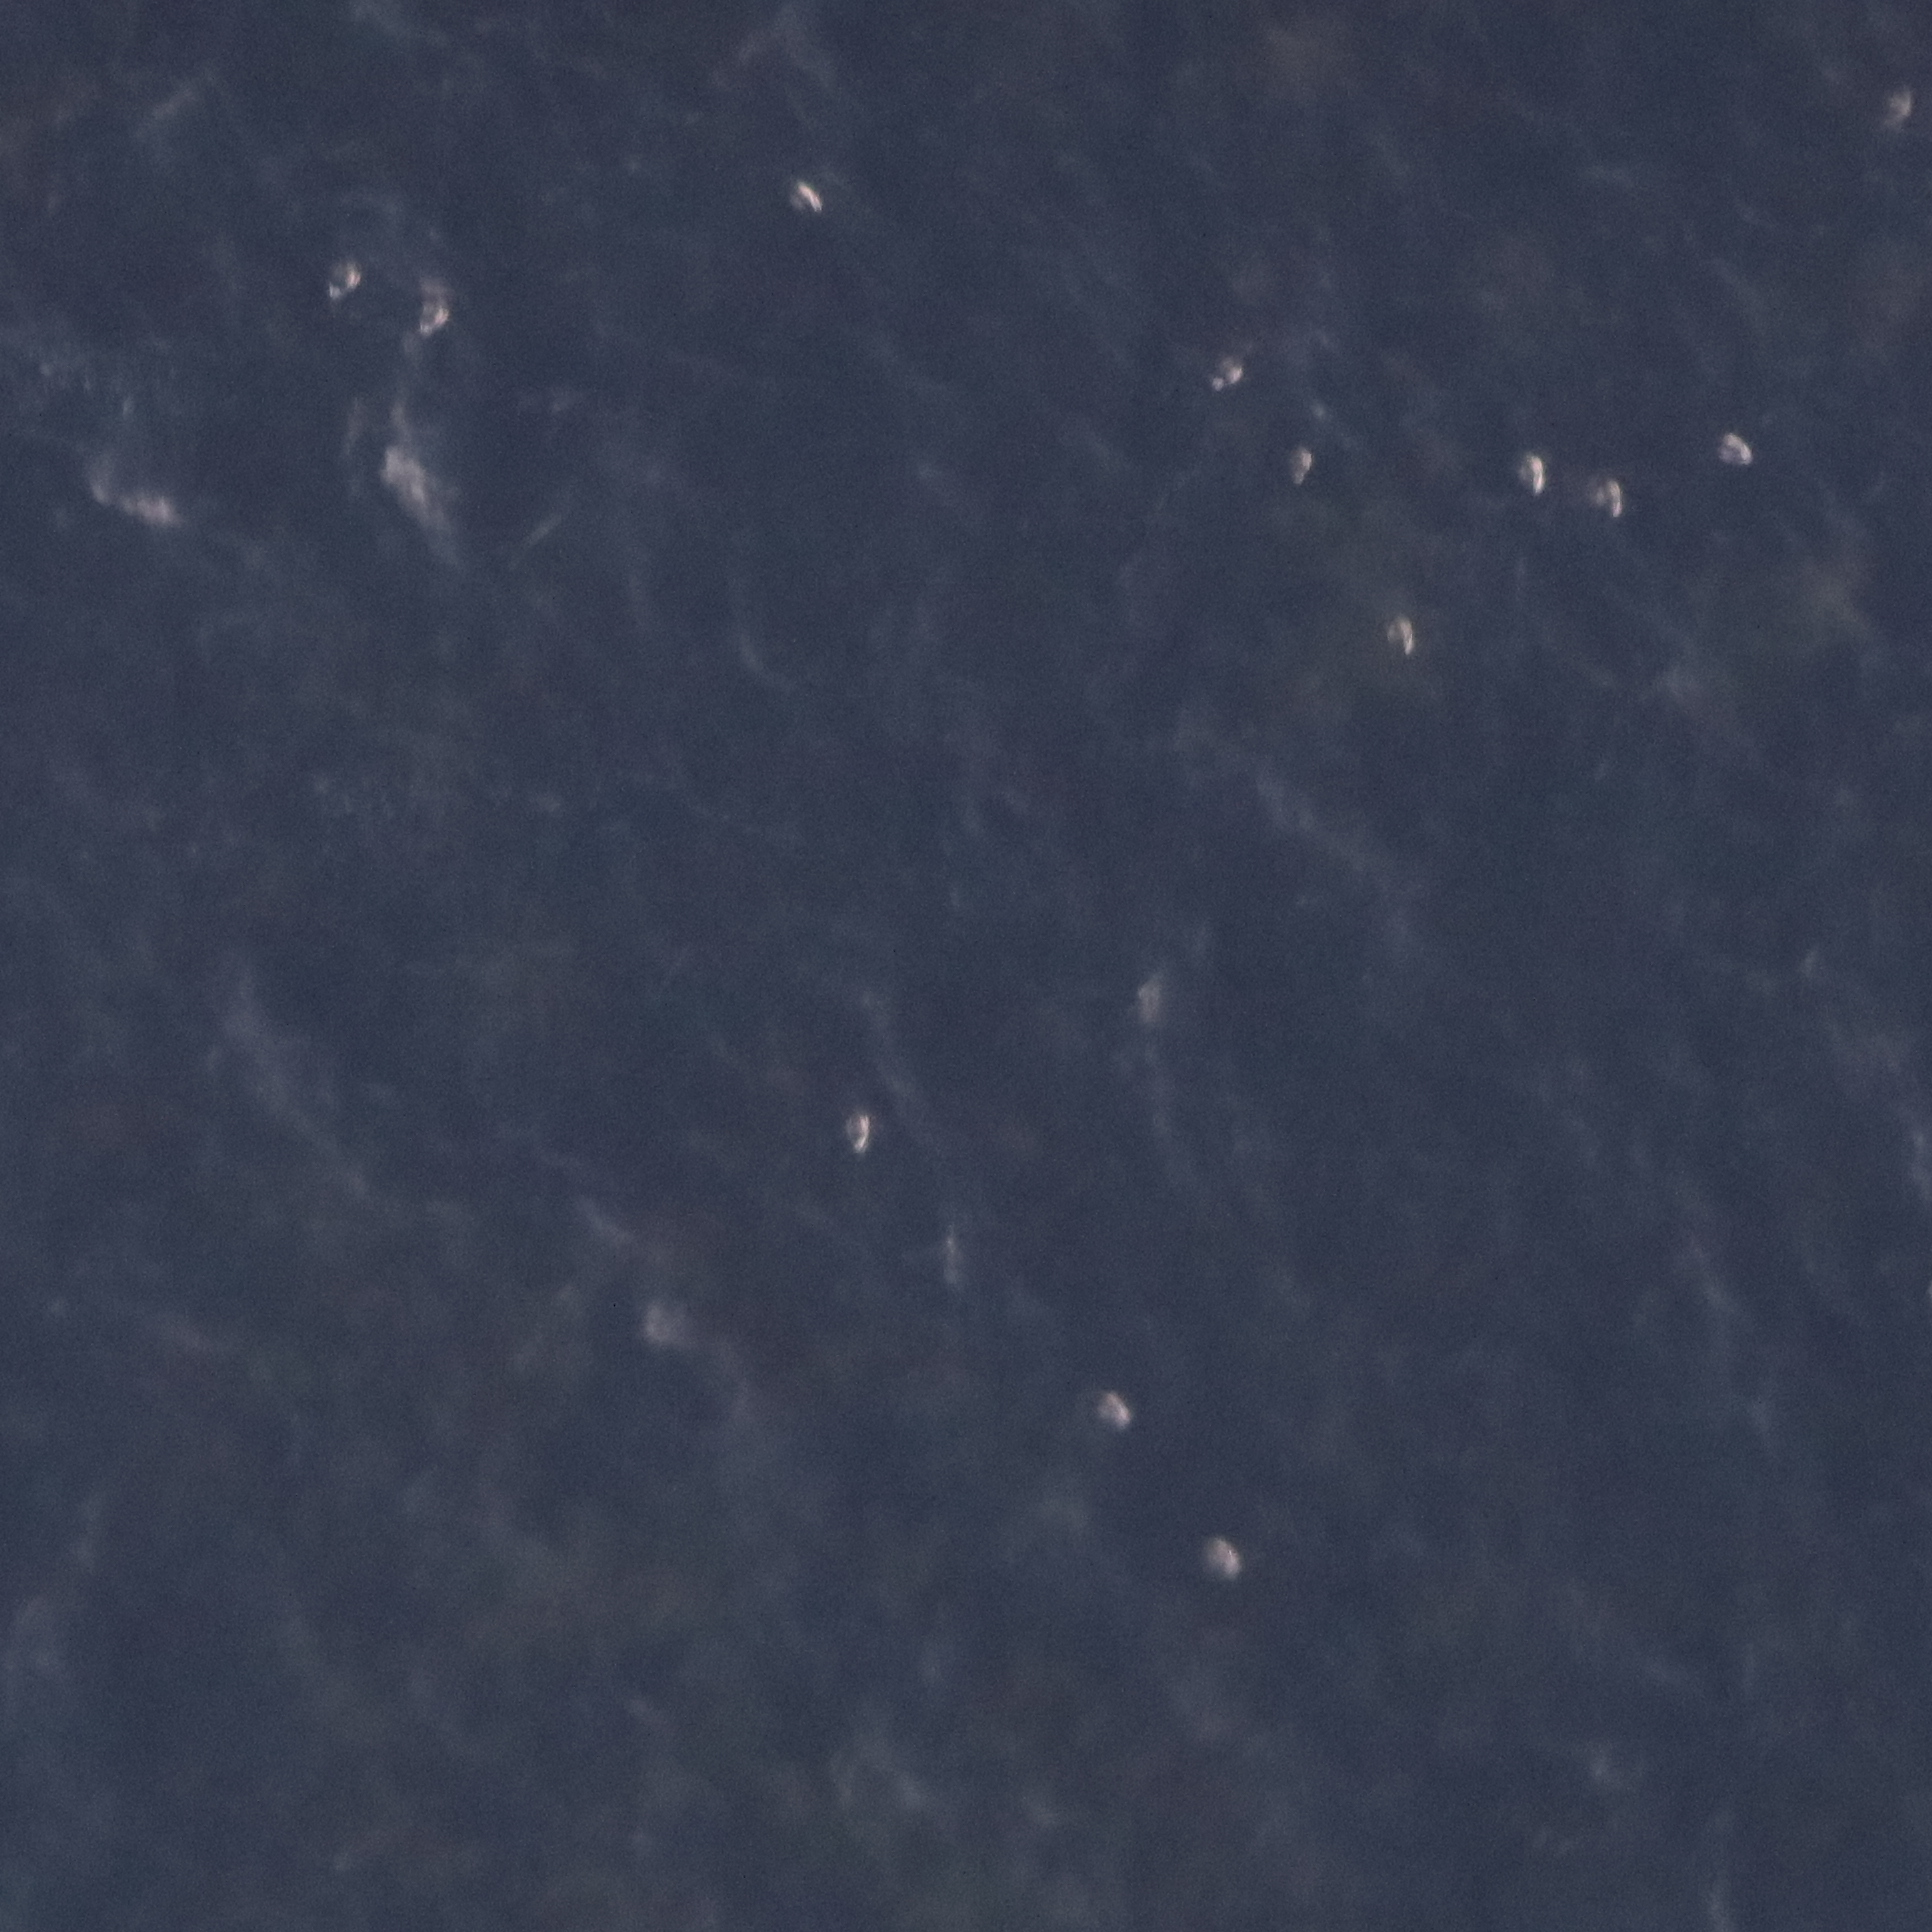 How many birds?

13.